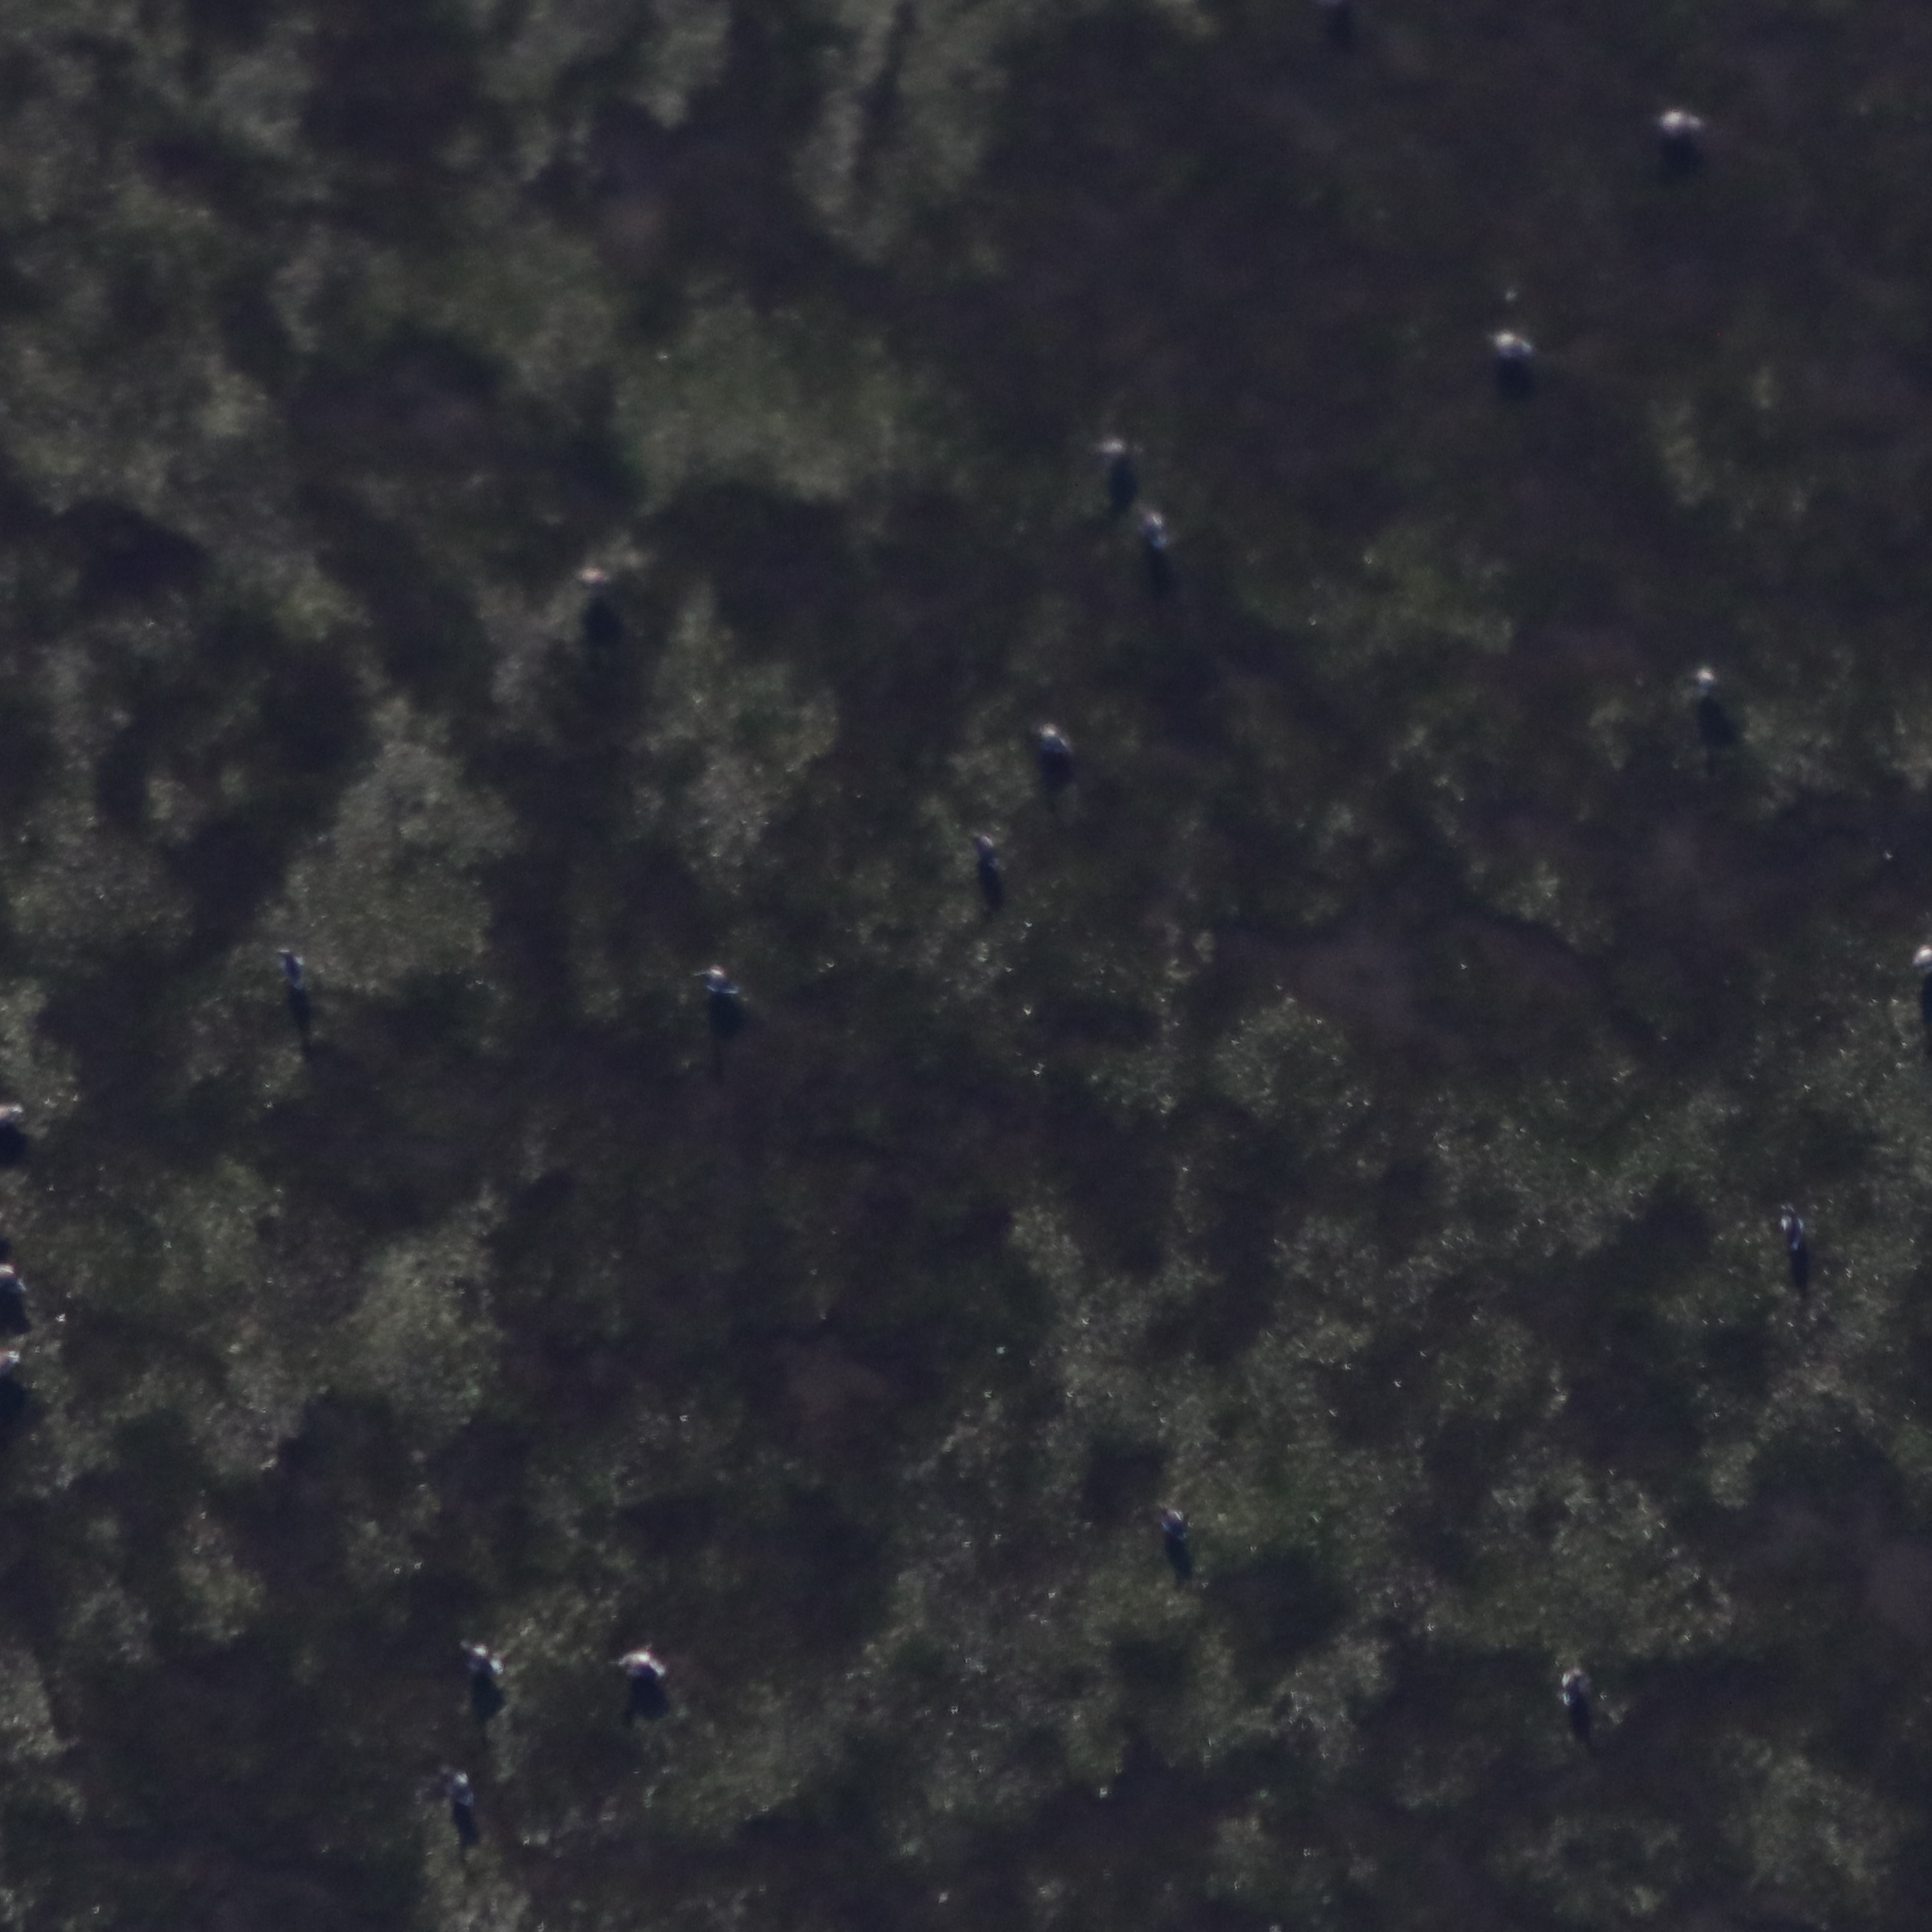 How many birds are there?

20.